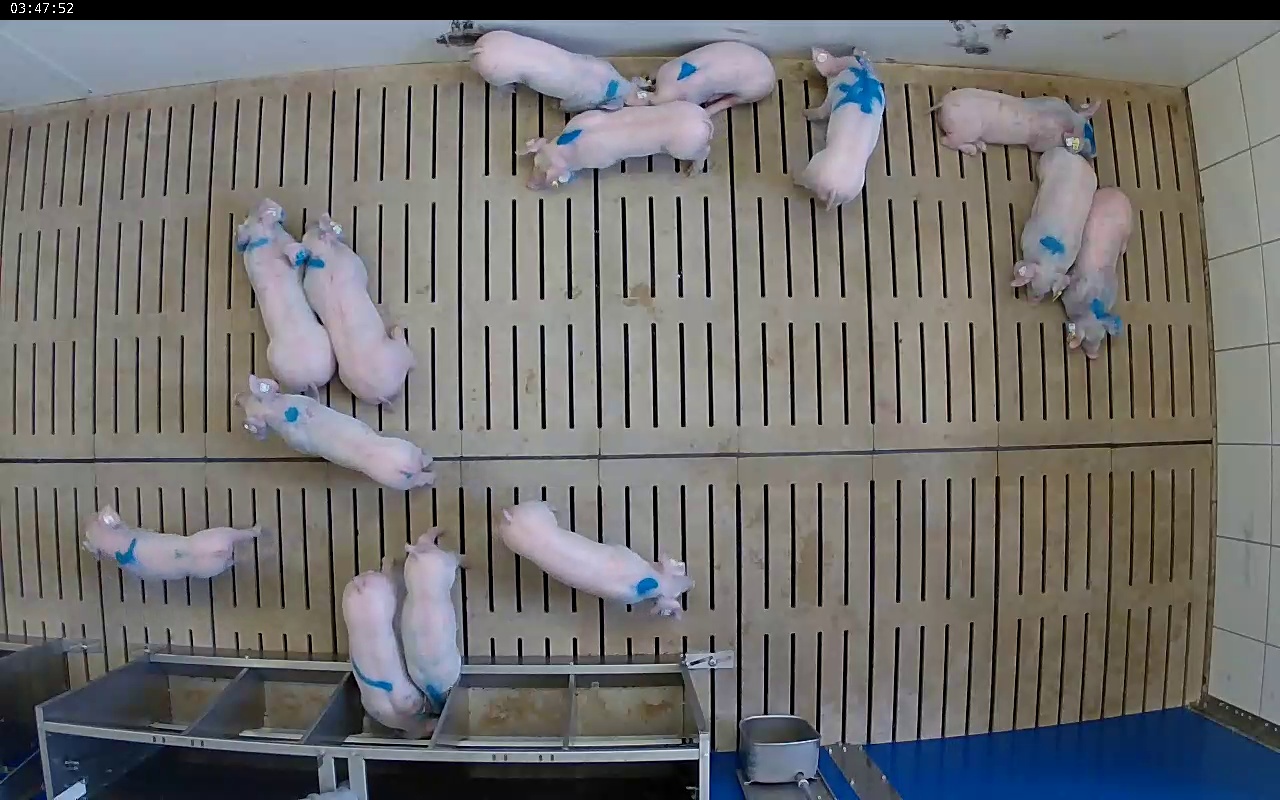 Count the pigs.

14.